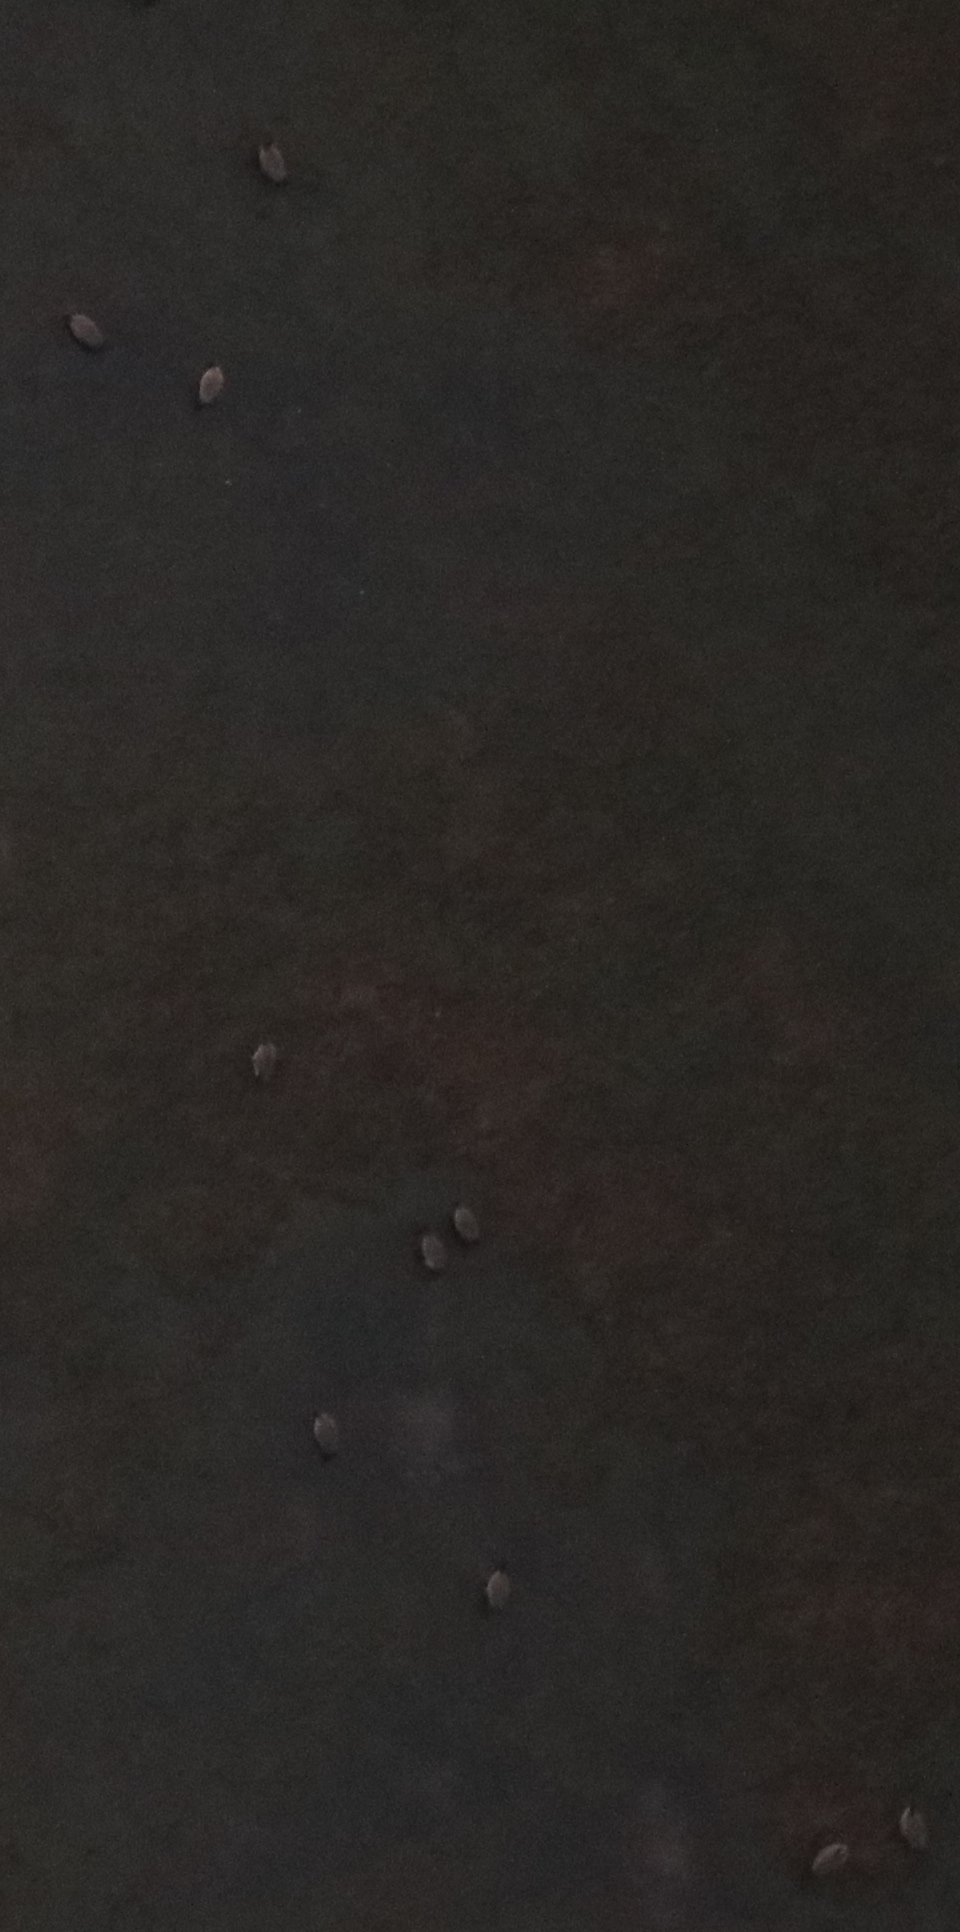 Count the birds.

10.